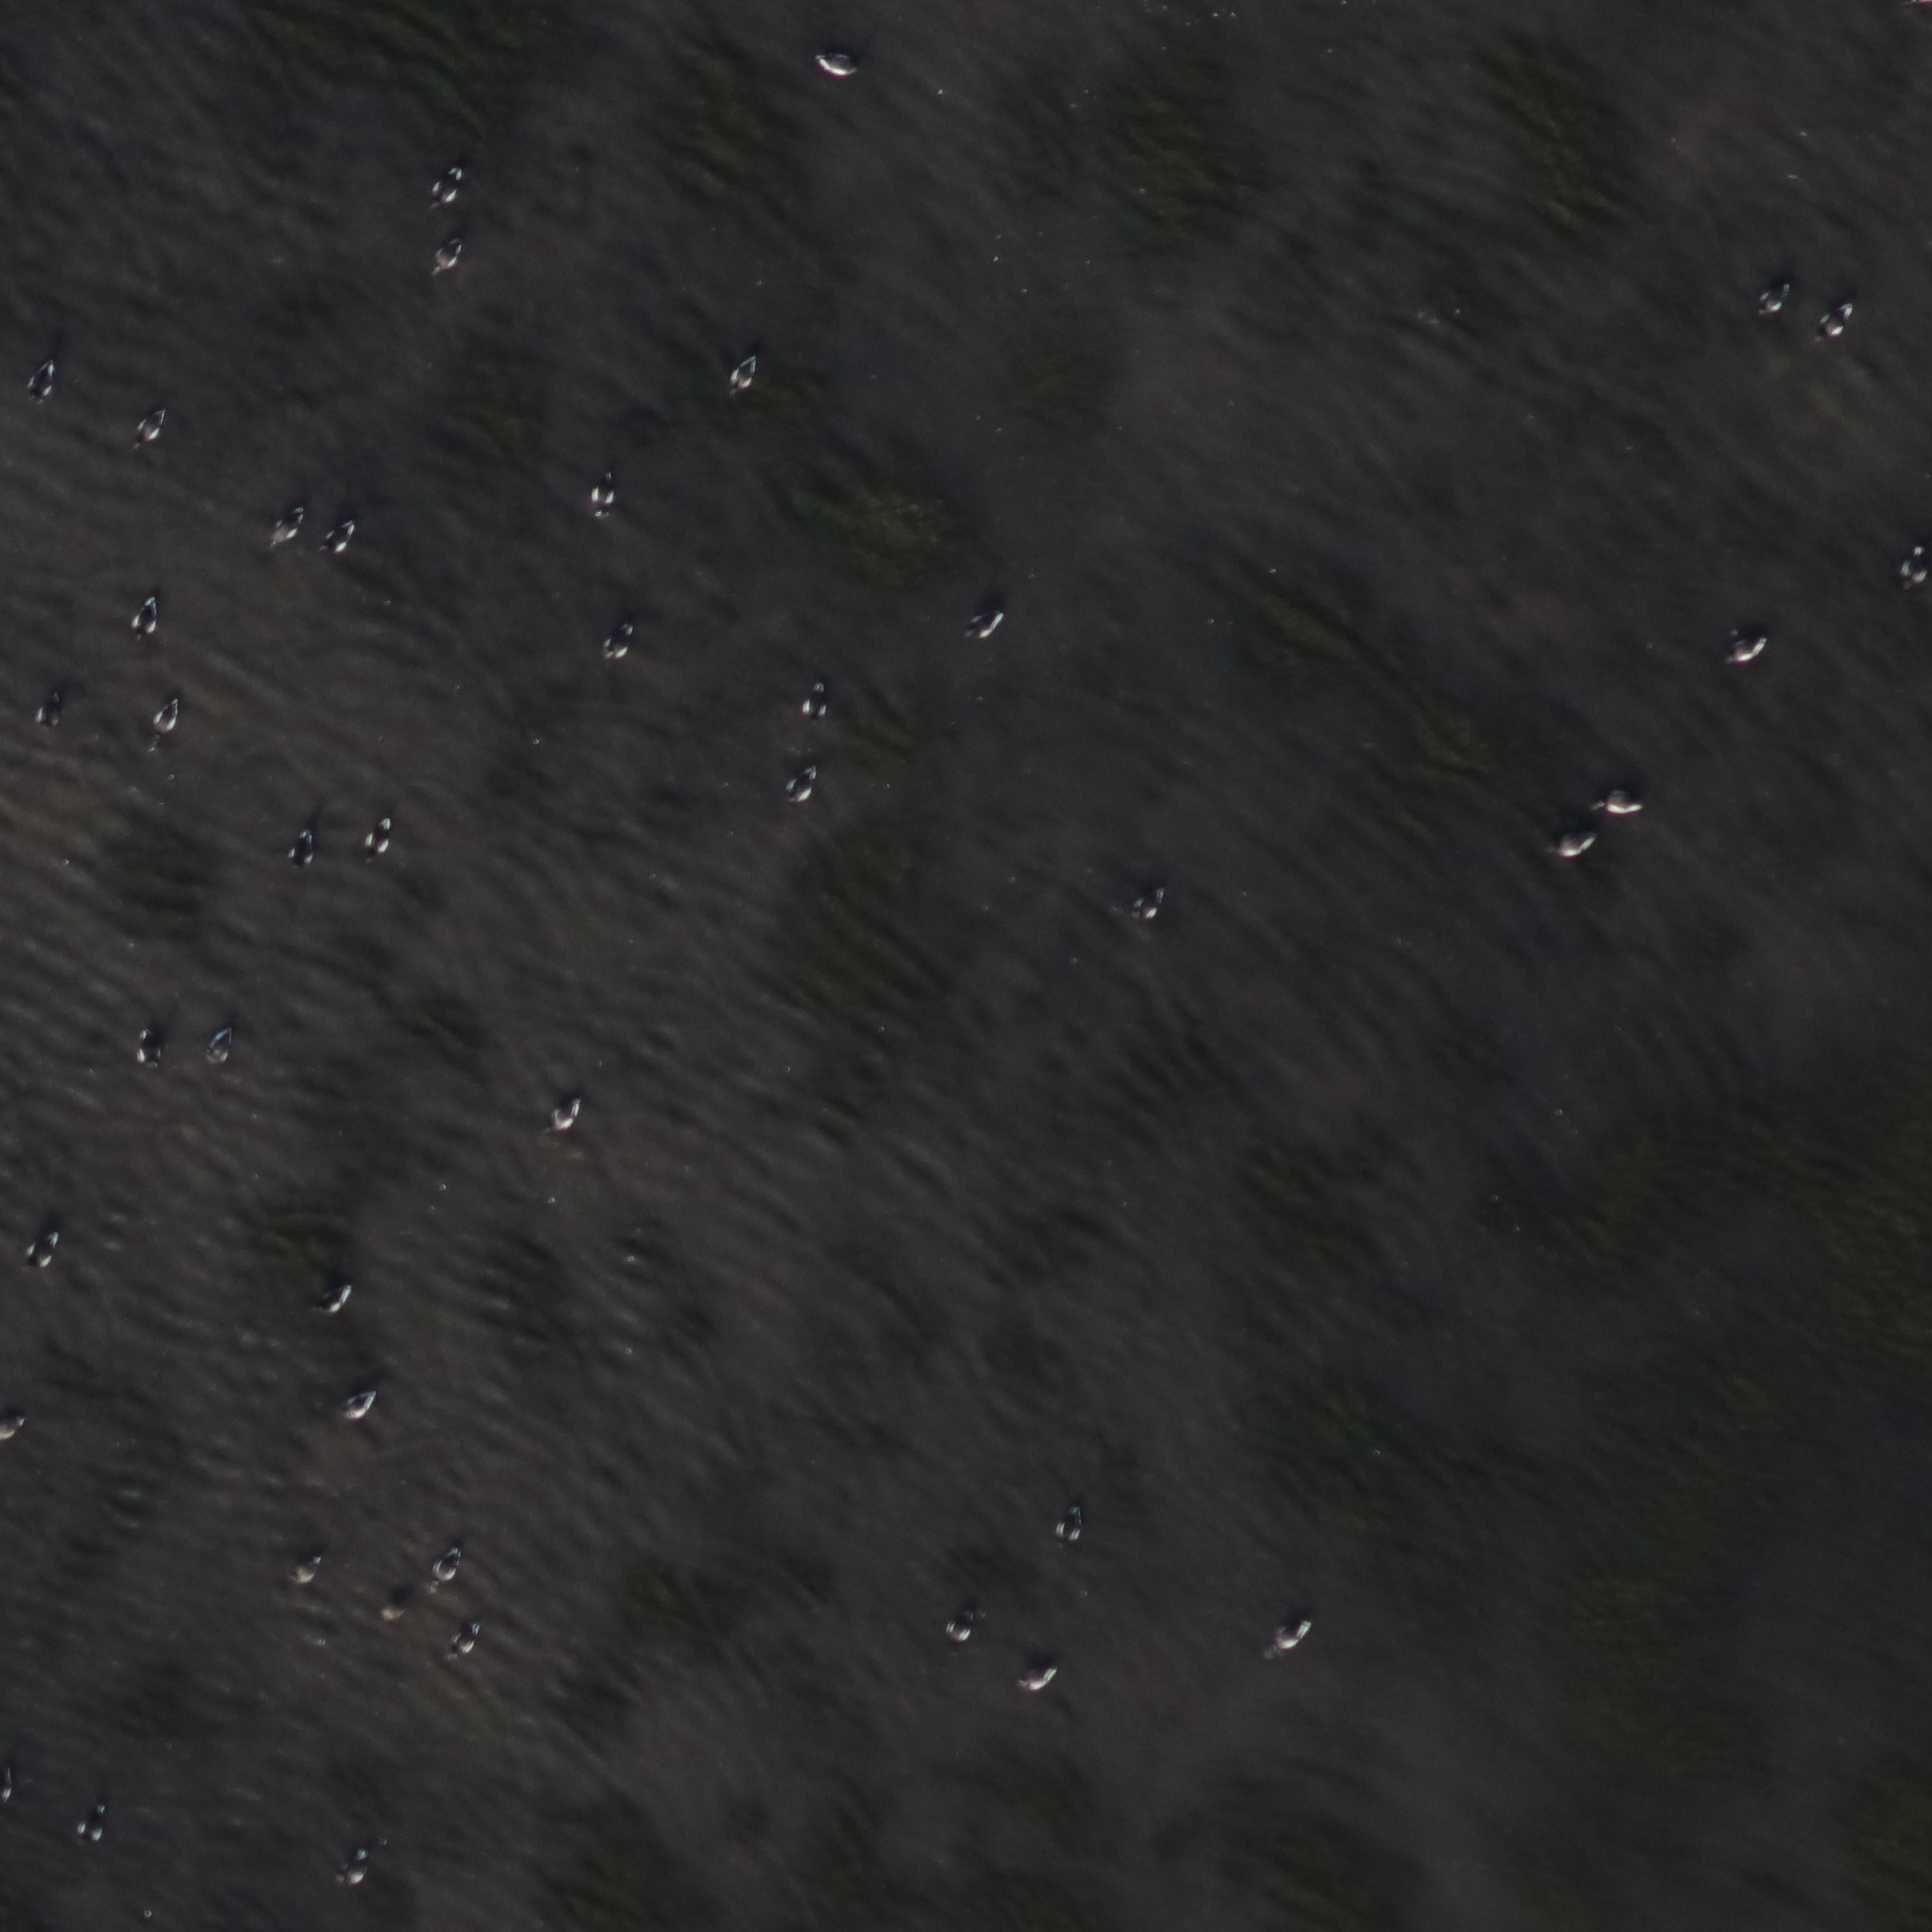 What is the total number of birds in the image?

43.